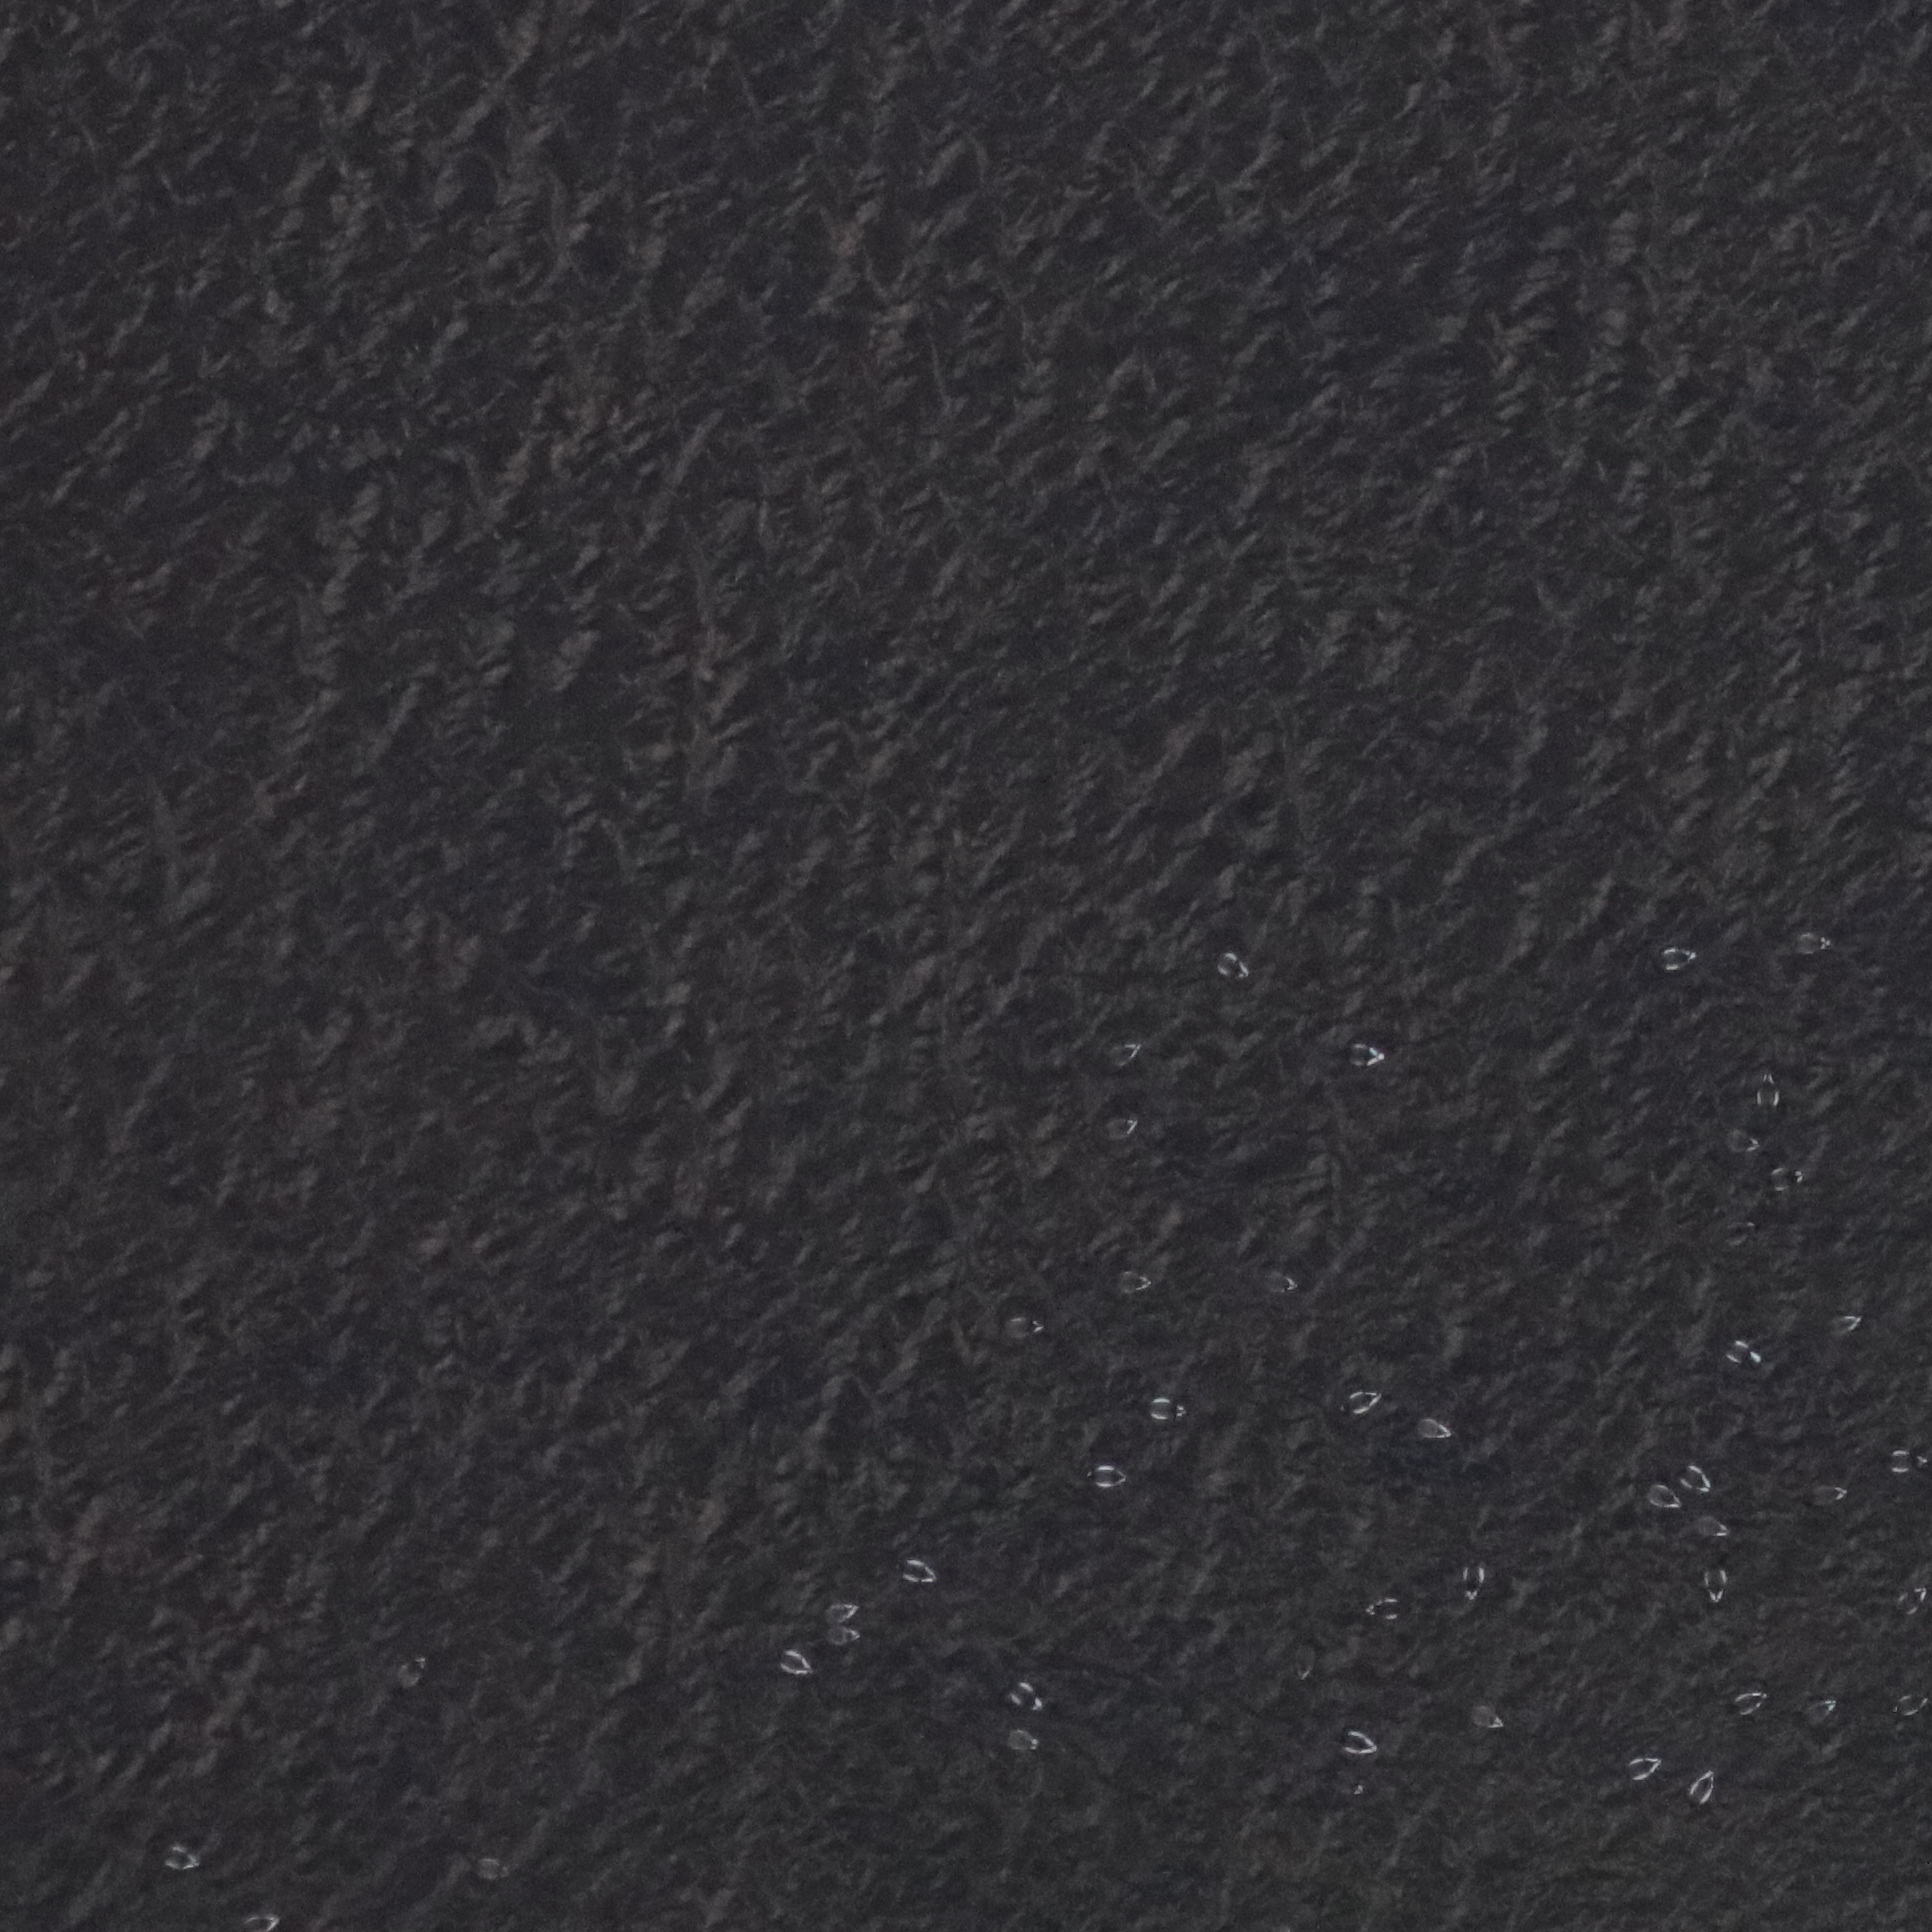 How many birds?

48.